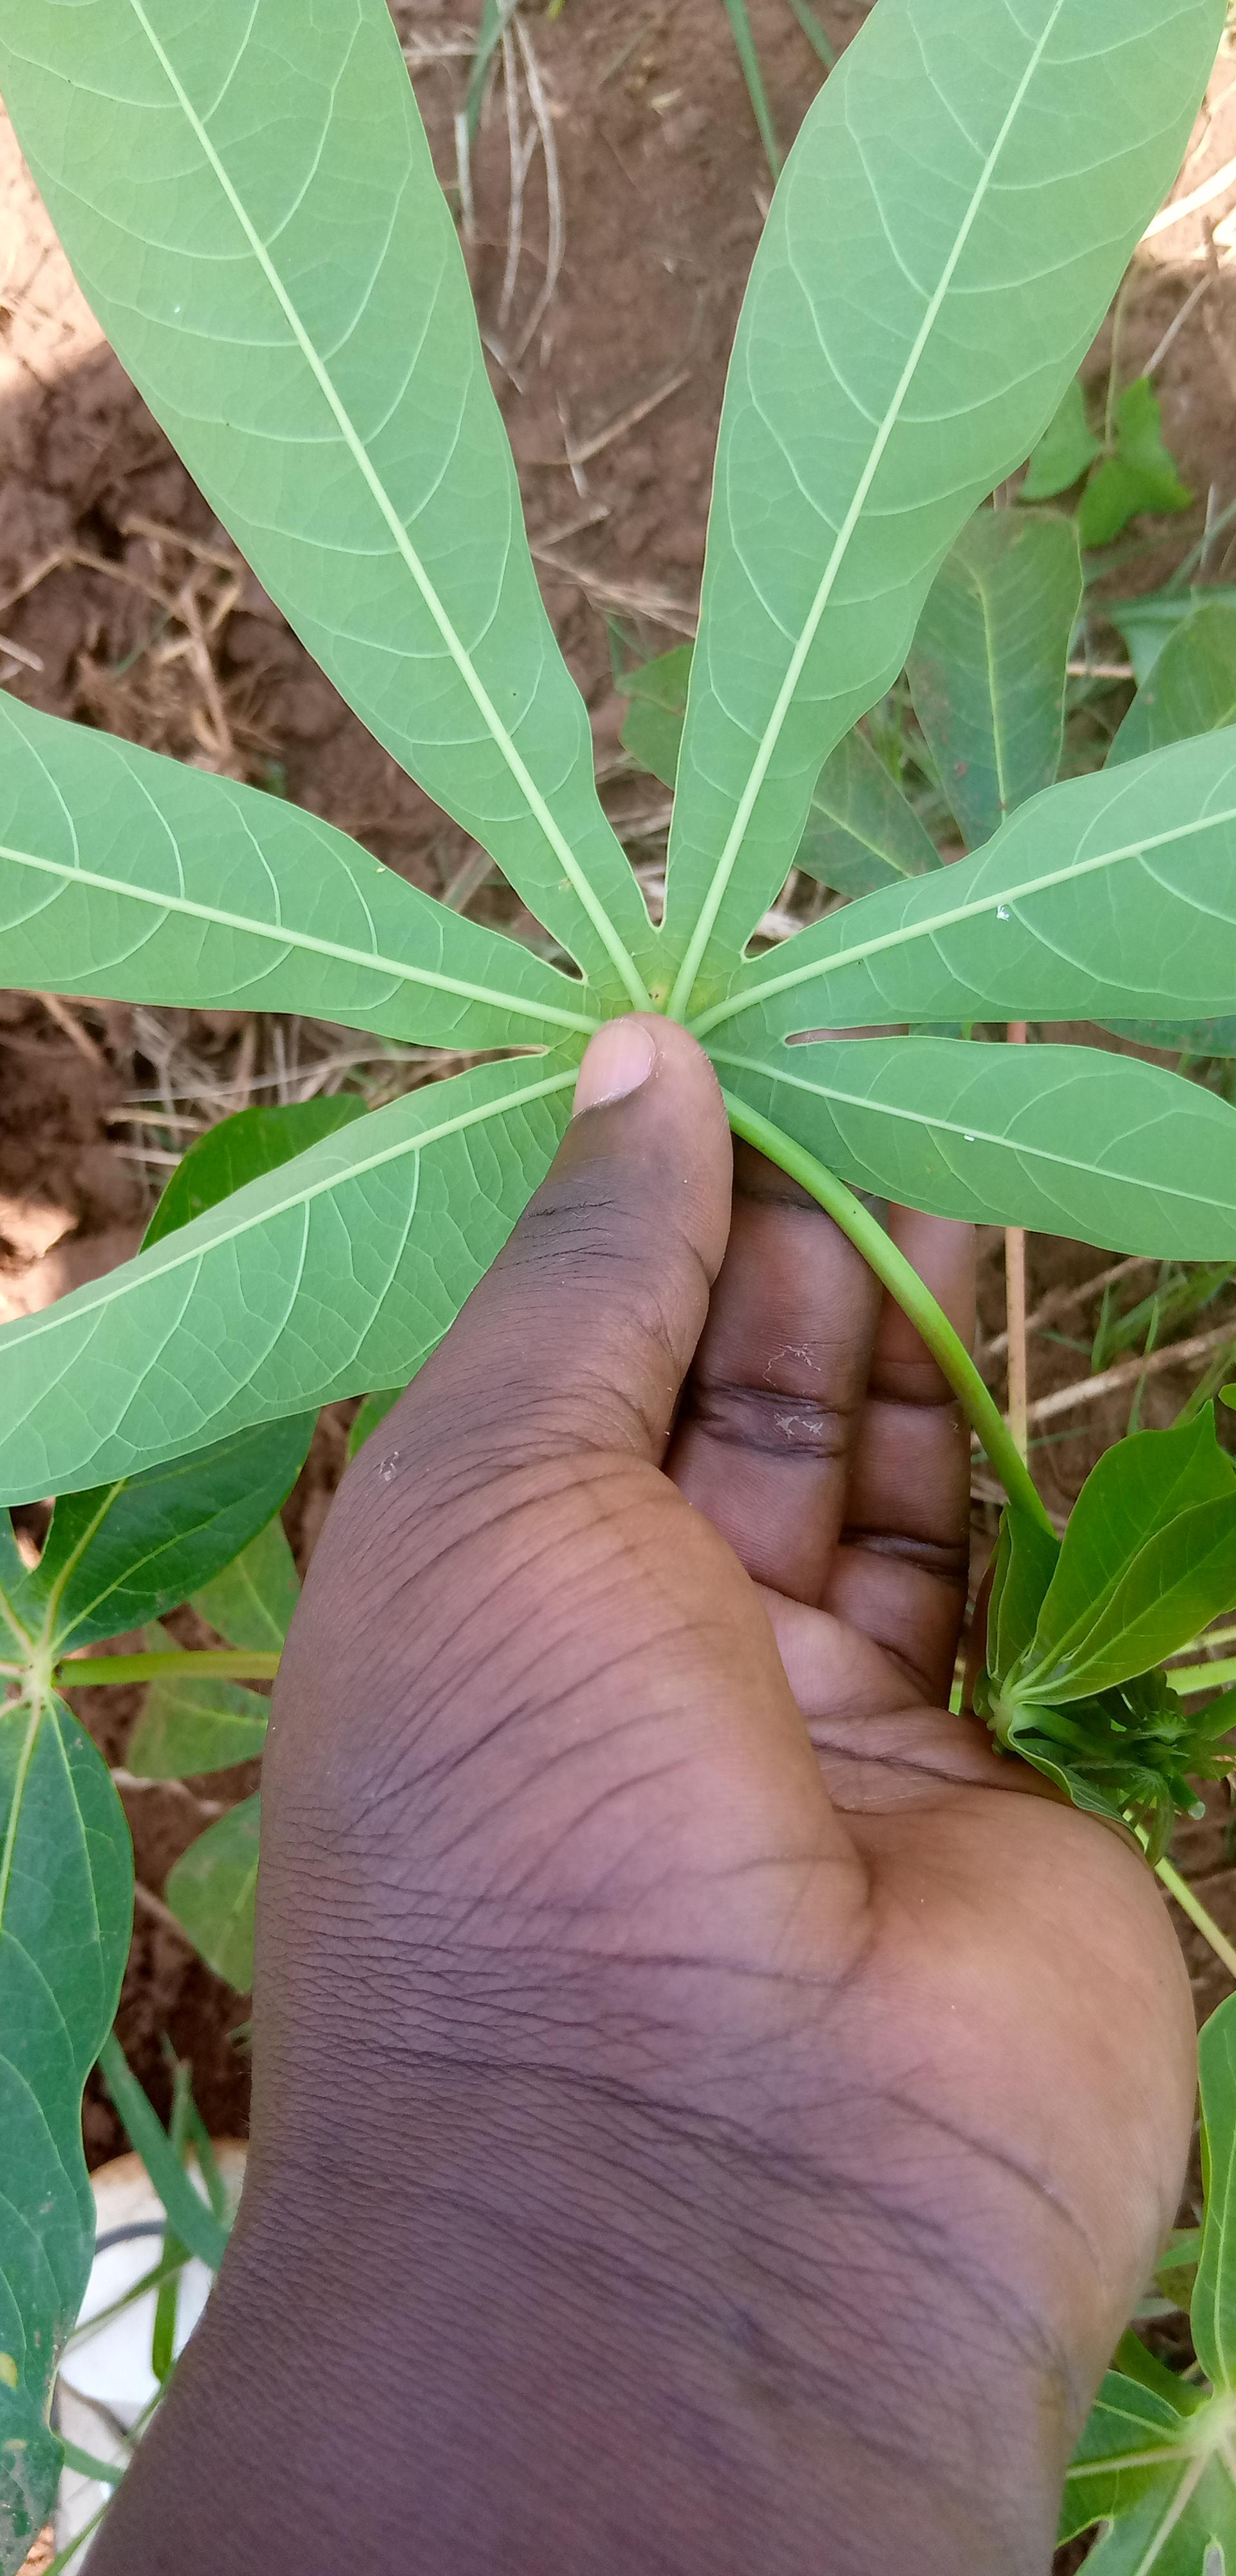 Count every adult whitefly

4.